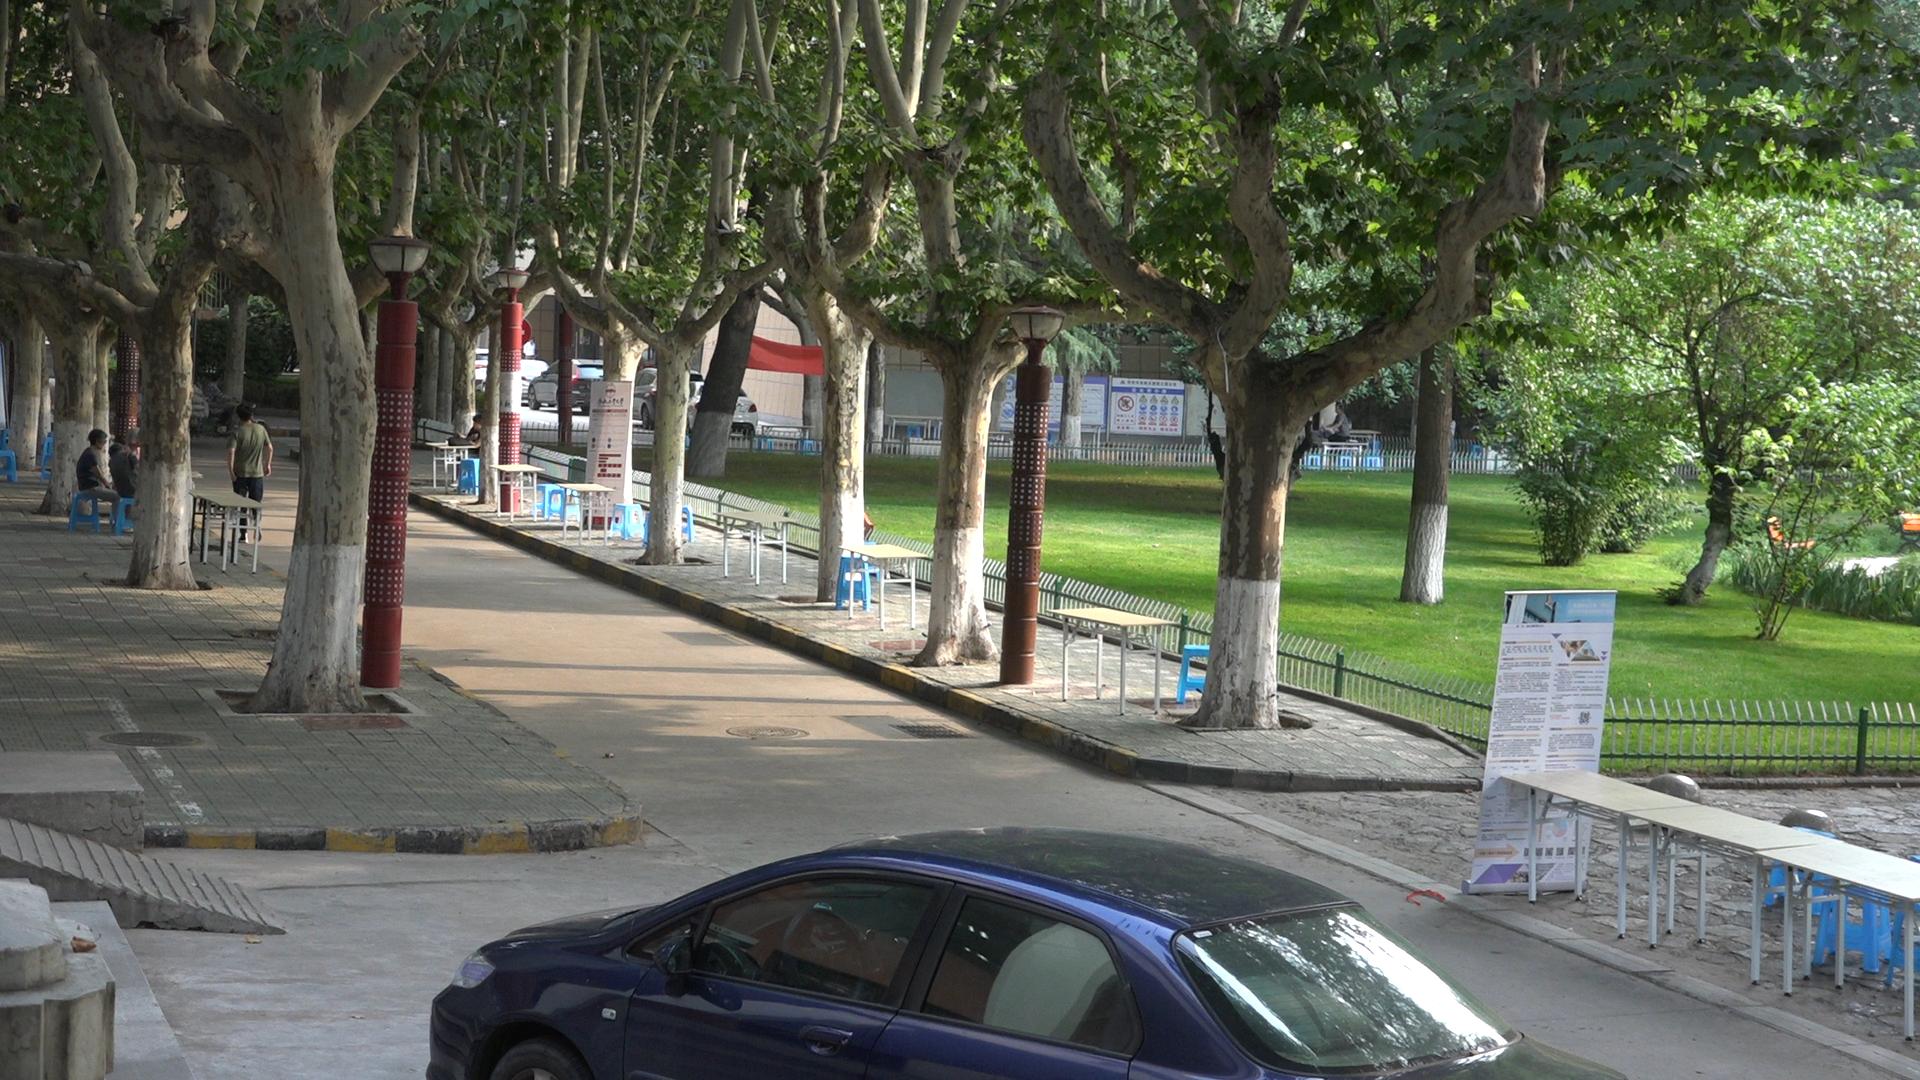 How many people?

5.